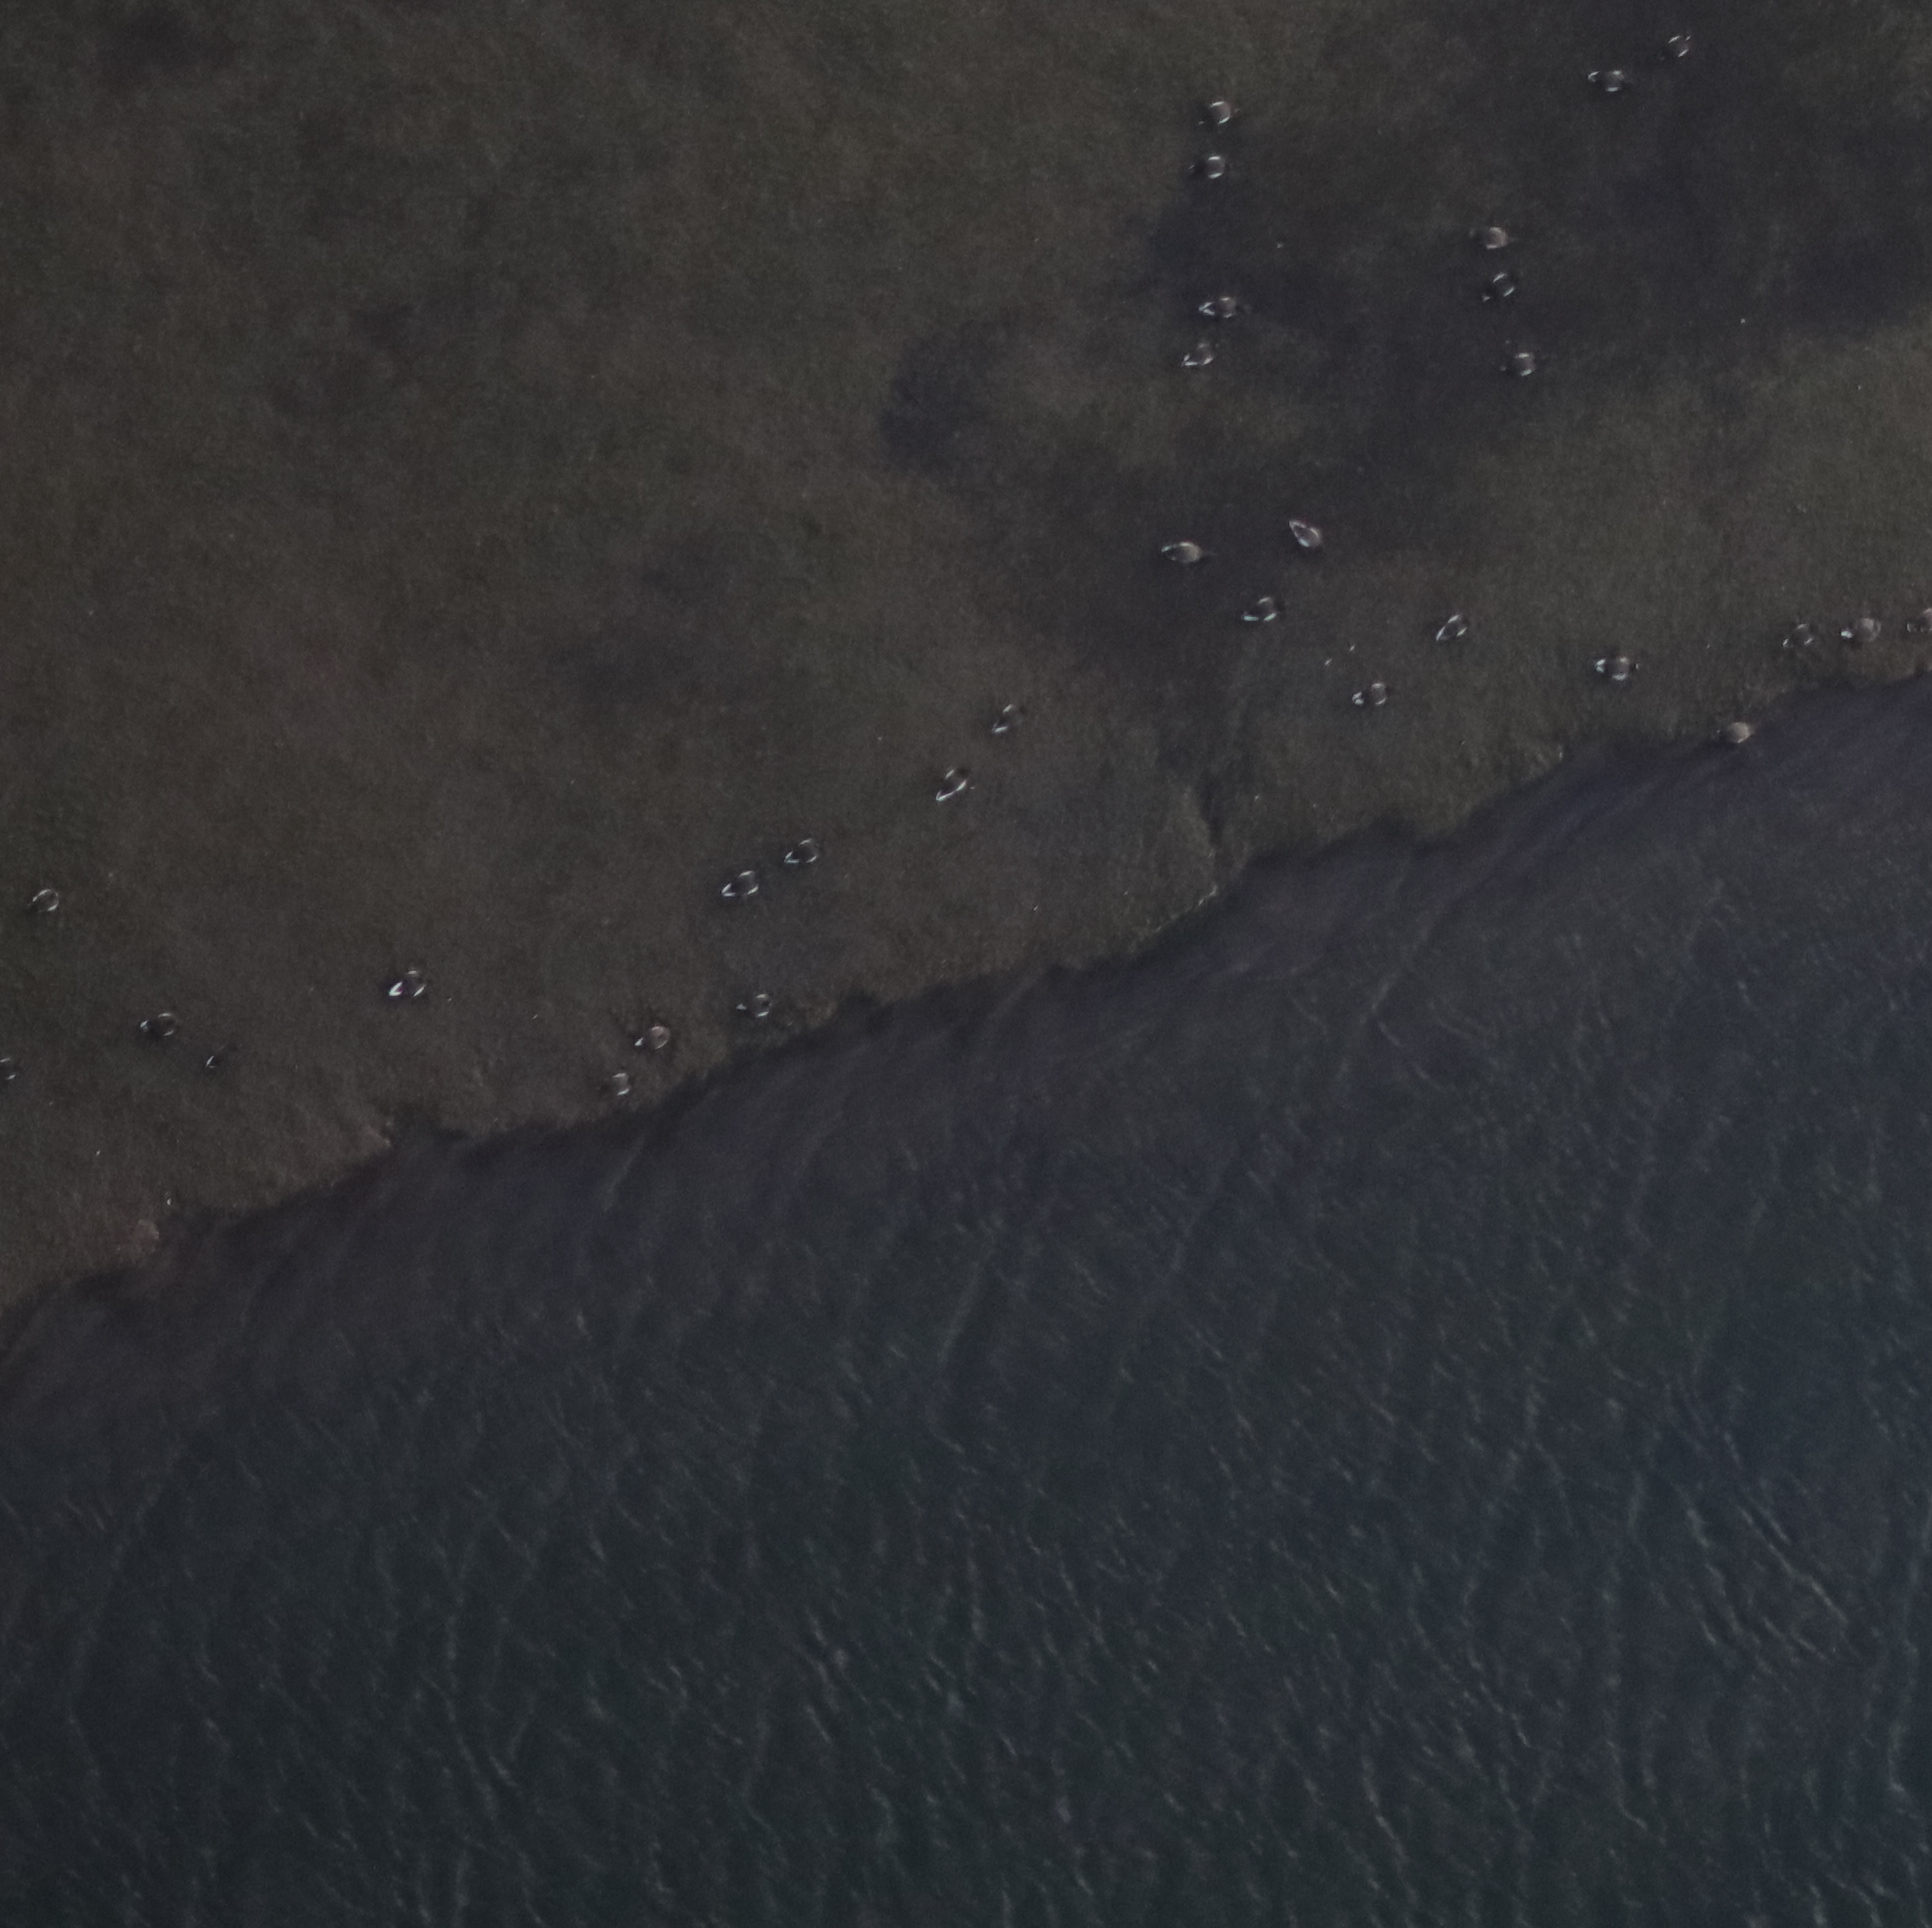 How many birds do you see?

31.